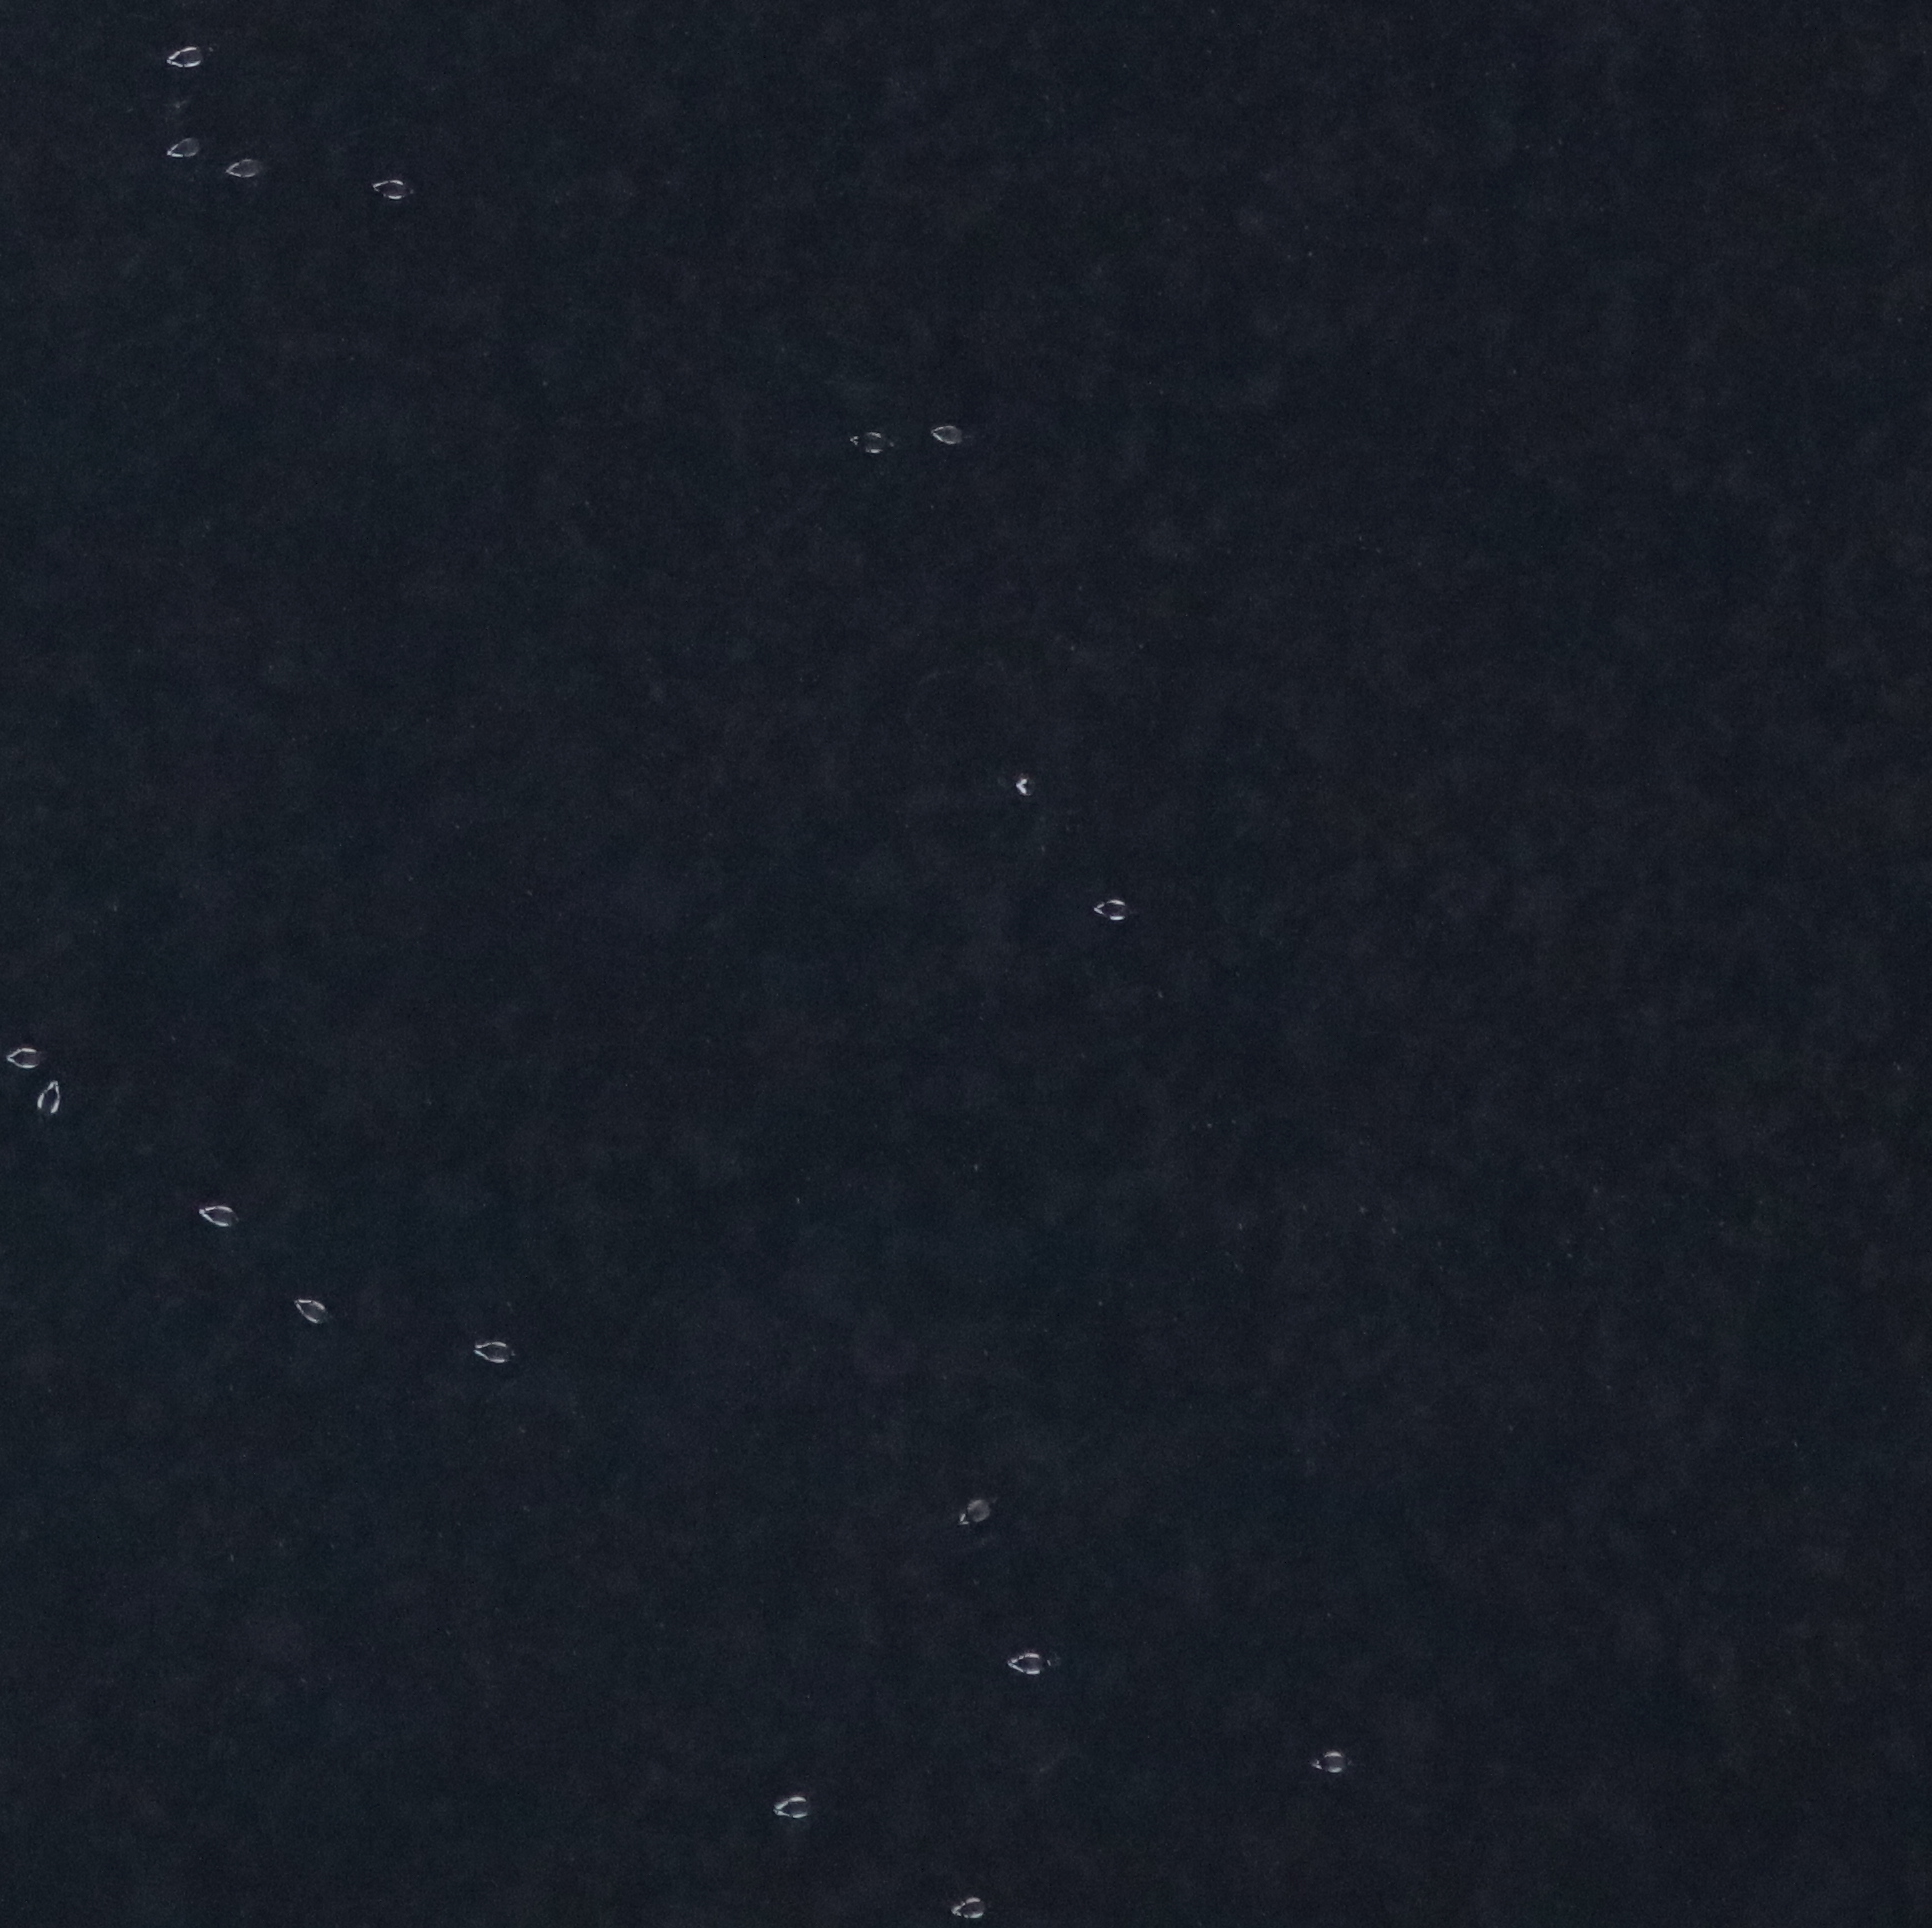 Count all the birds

18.